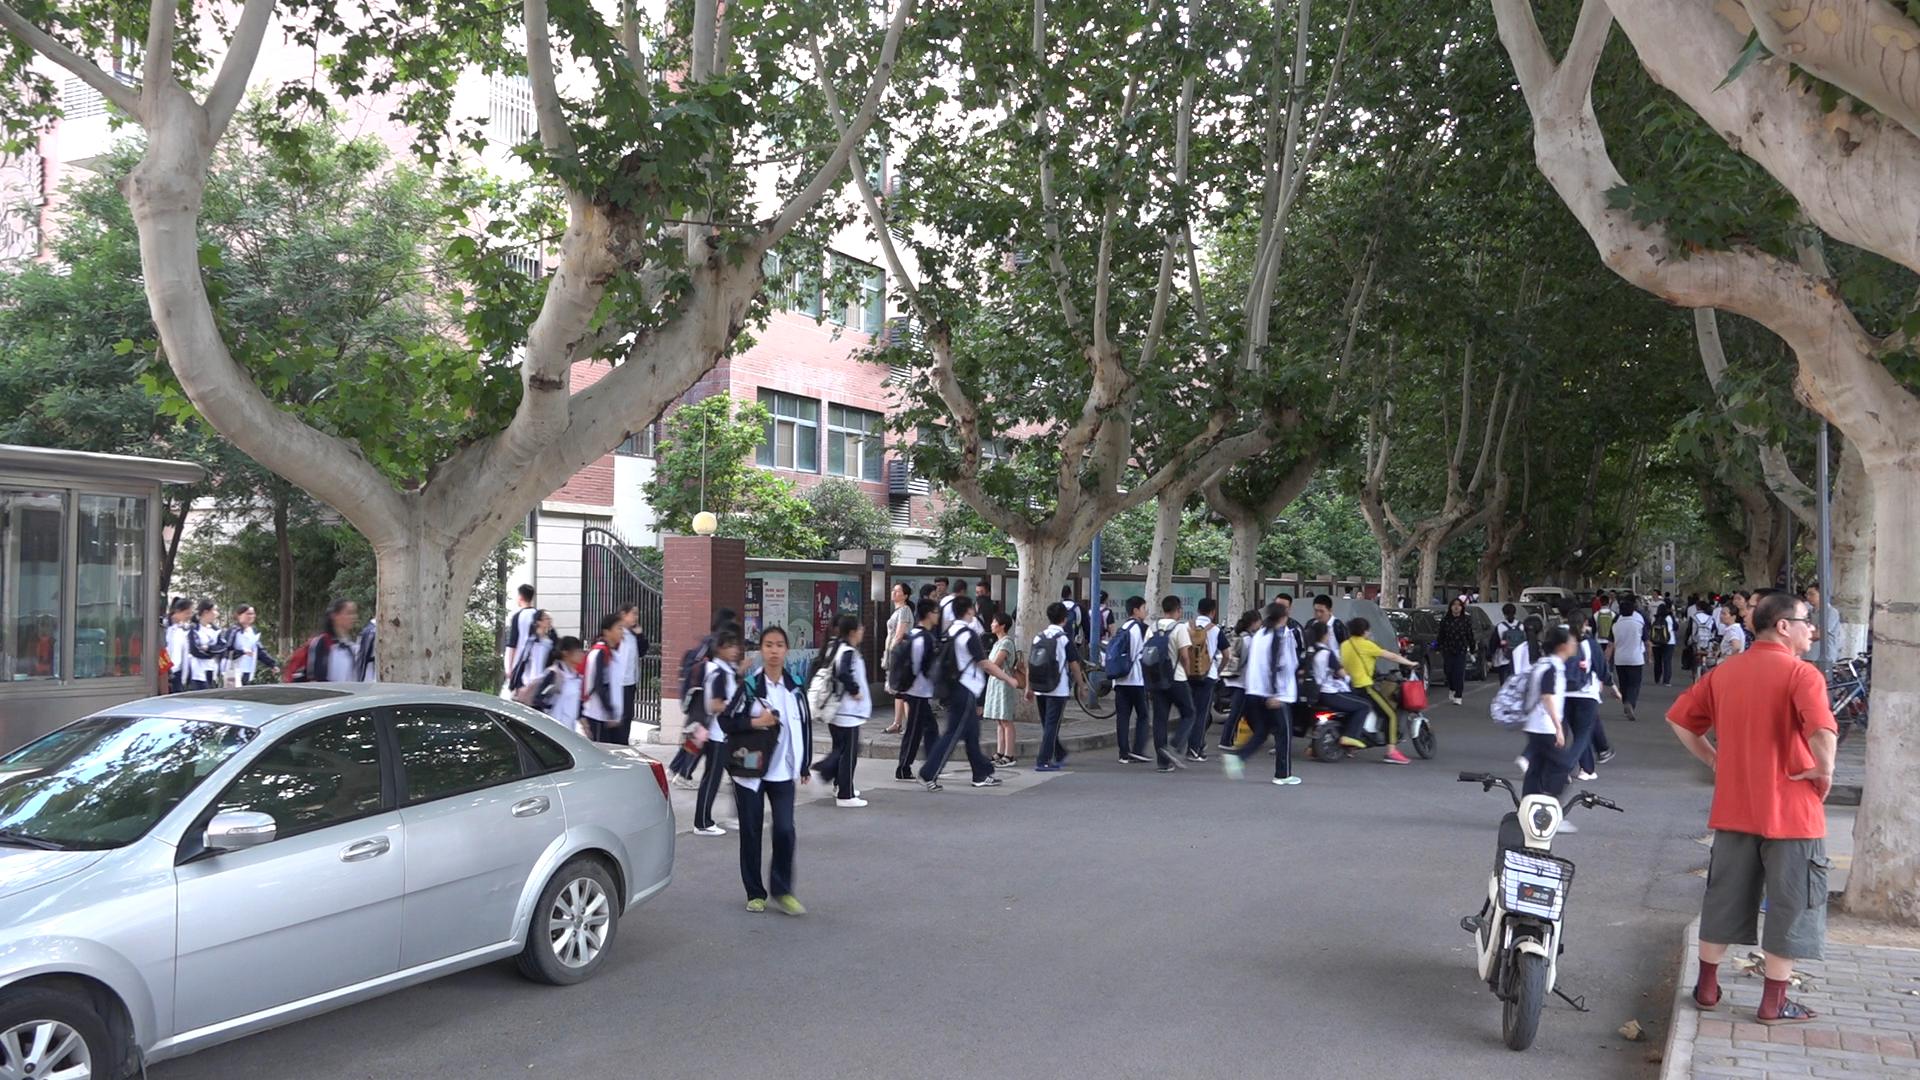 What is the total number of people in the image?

62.